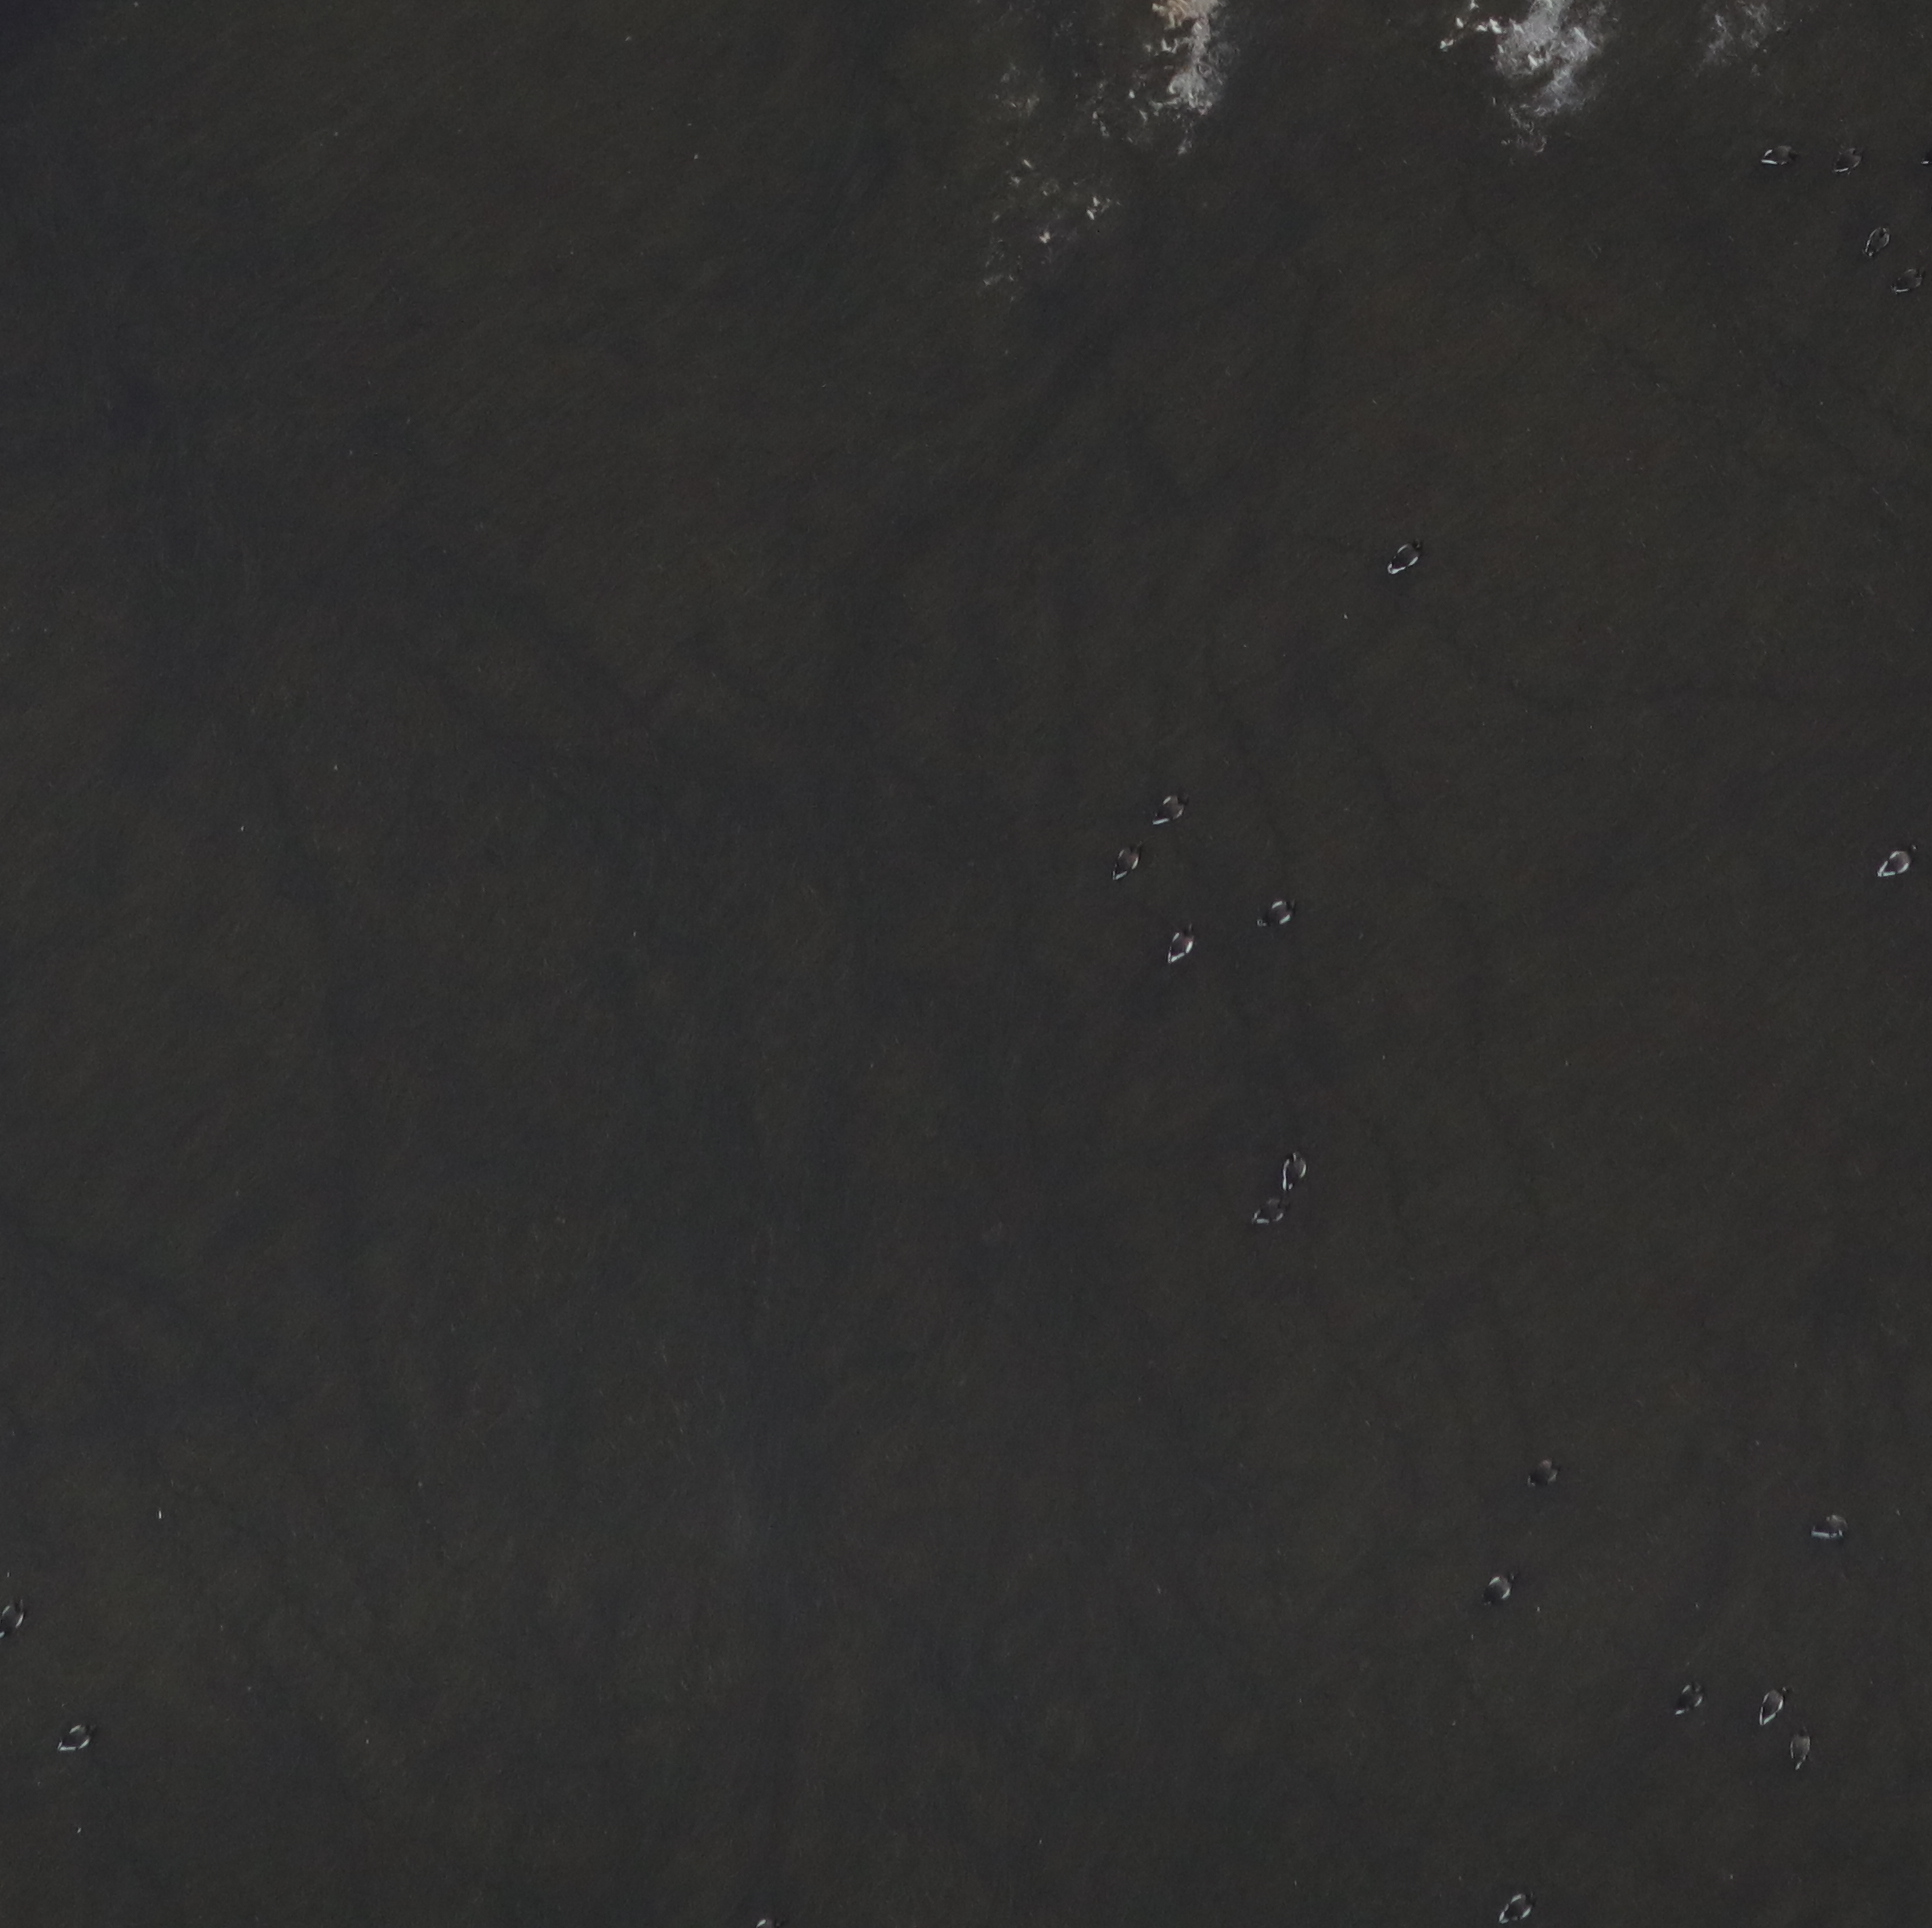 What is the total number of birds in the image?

21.